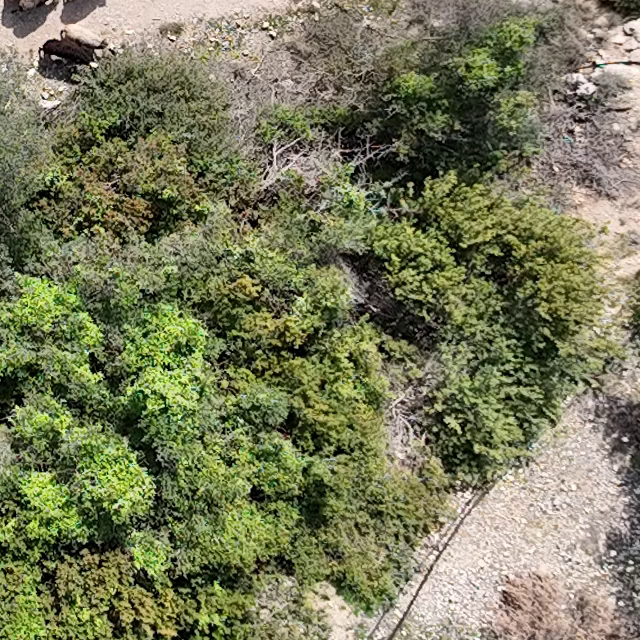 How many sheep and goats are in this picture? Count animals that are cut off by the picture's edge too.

3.